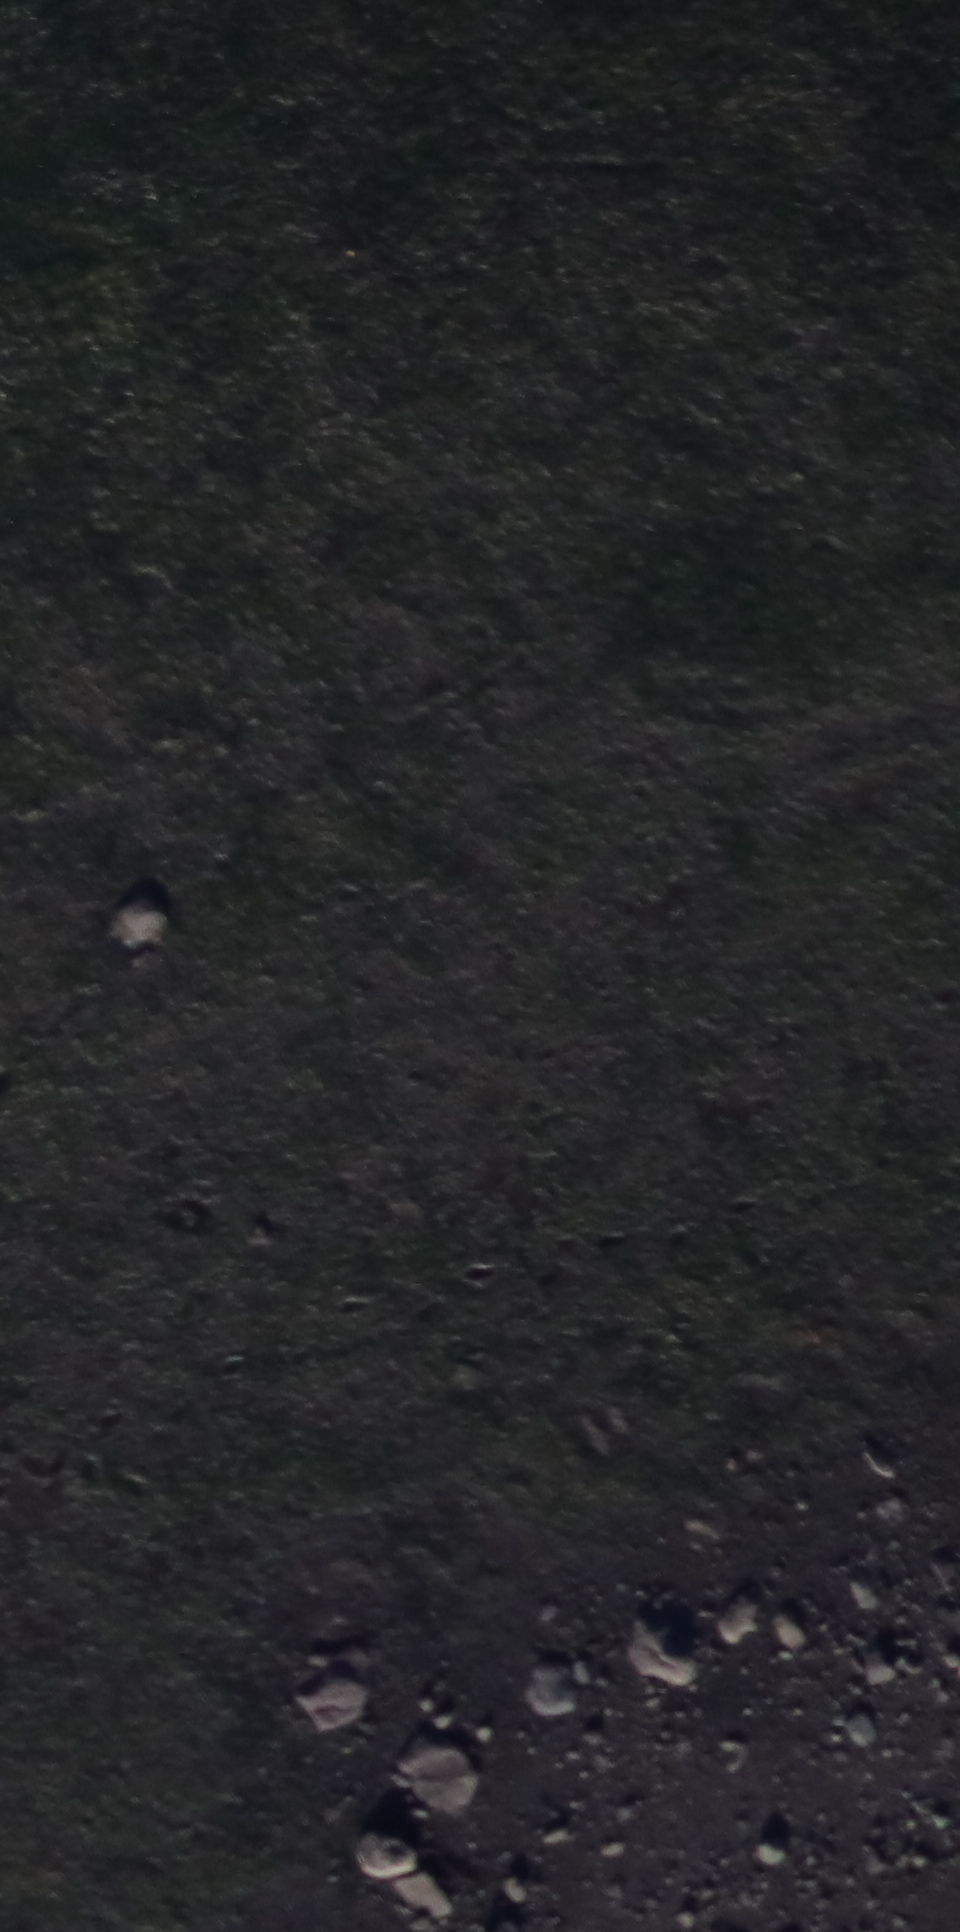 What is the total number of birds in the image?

0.